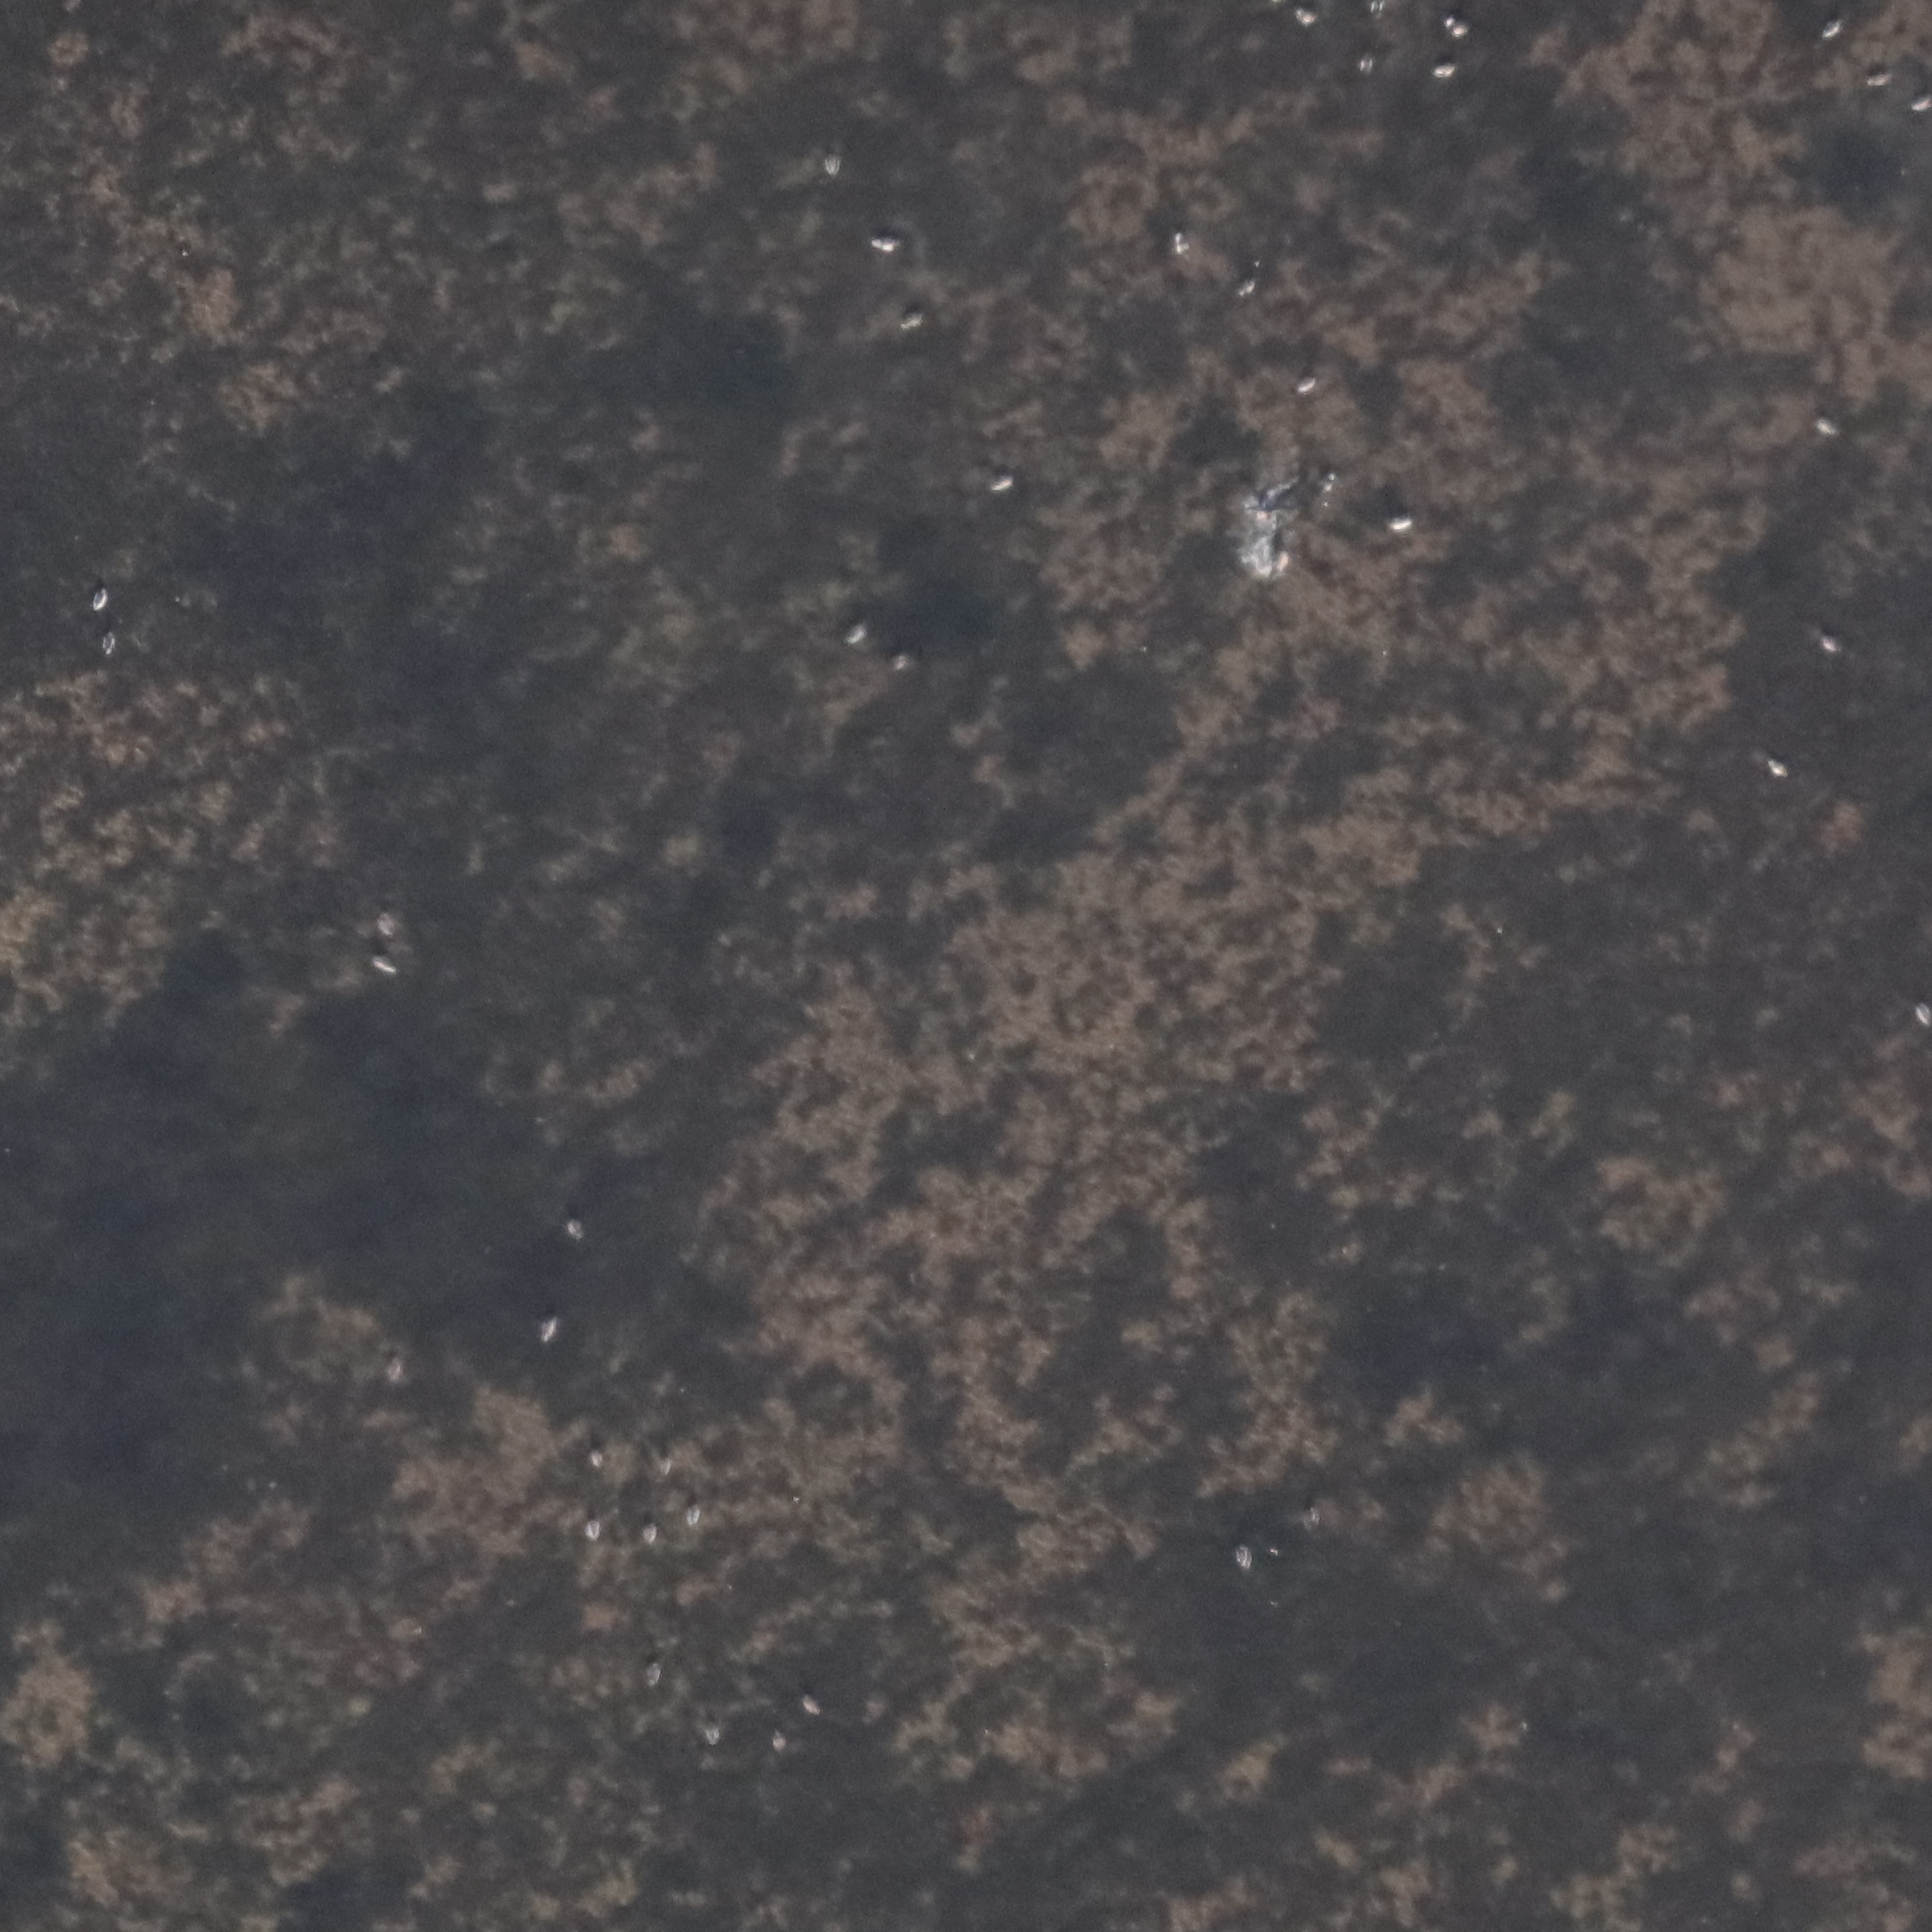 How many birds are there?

40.